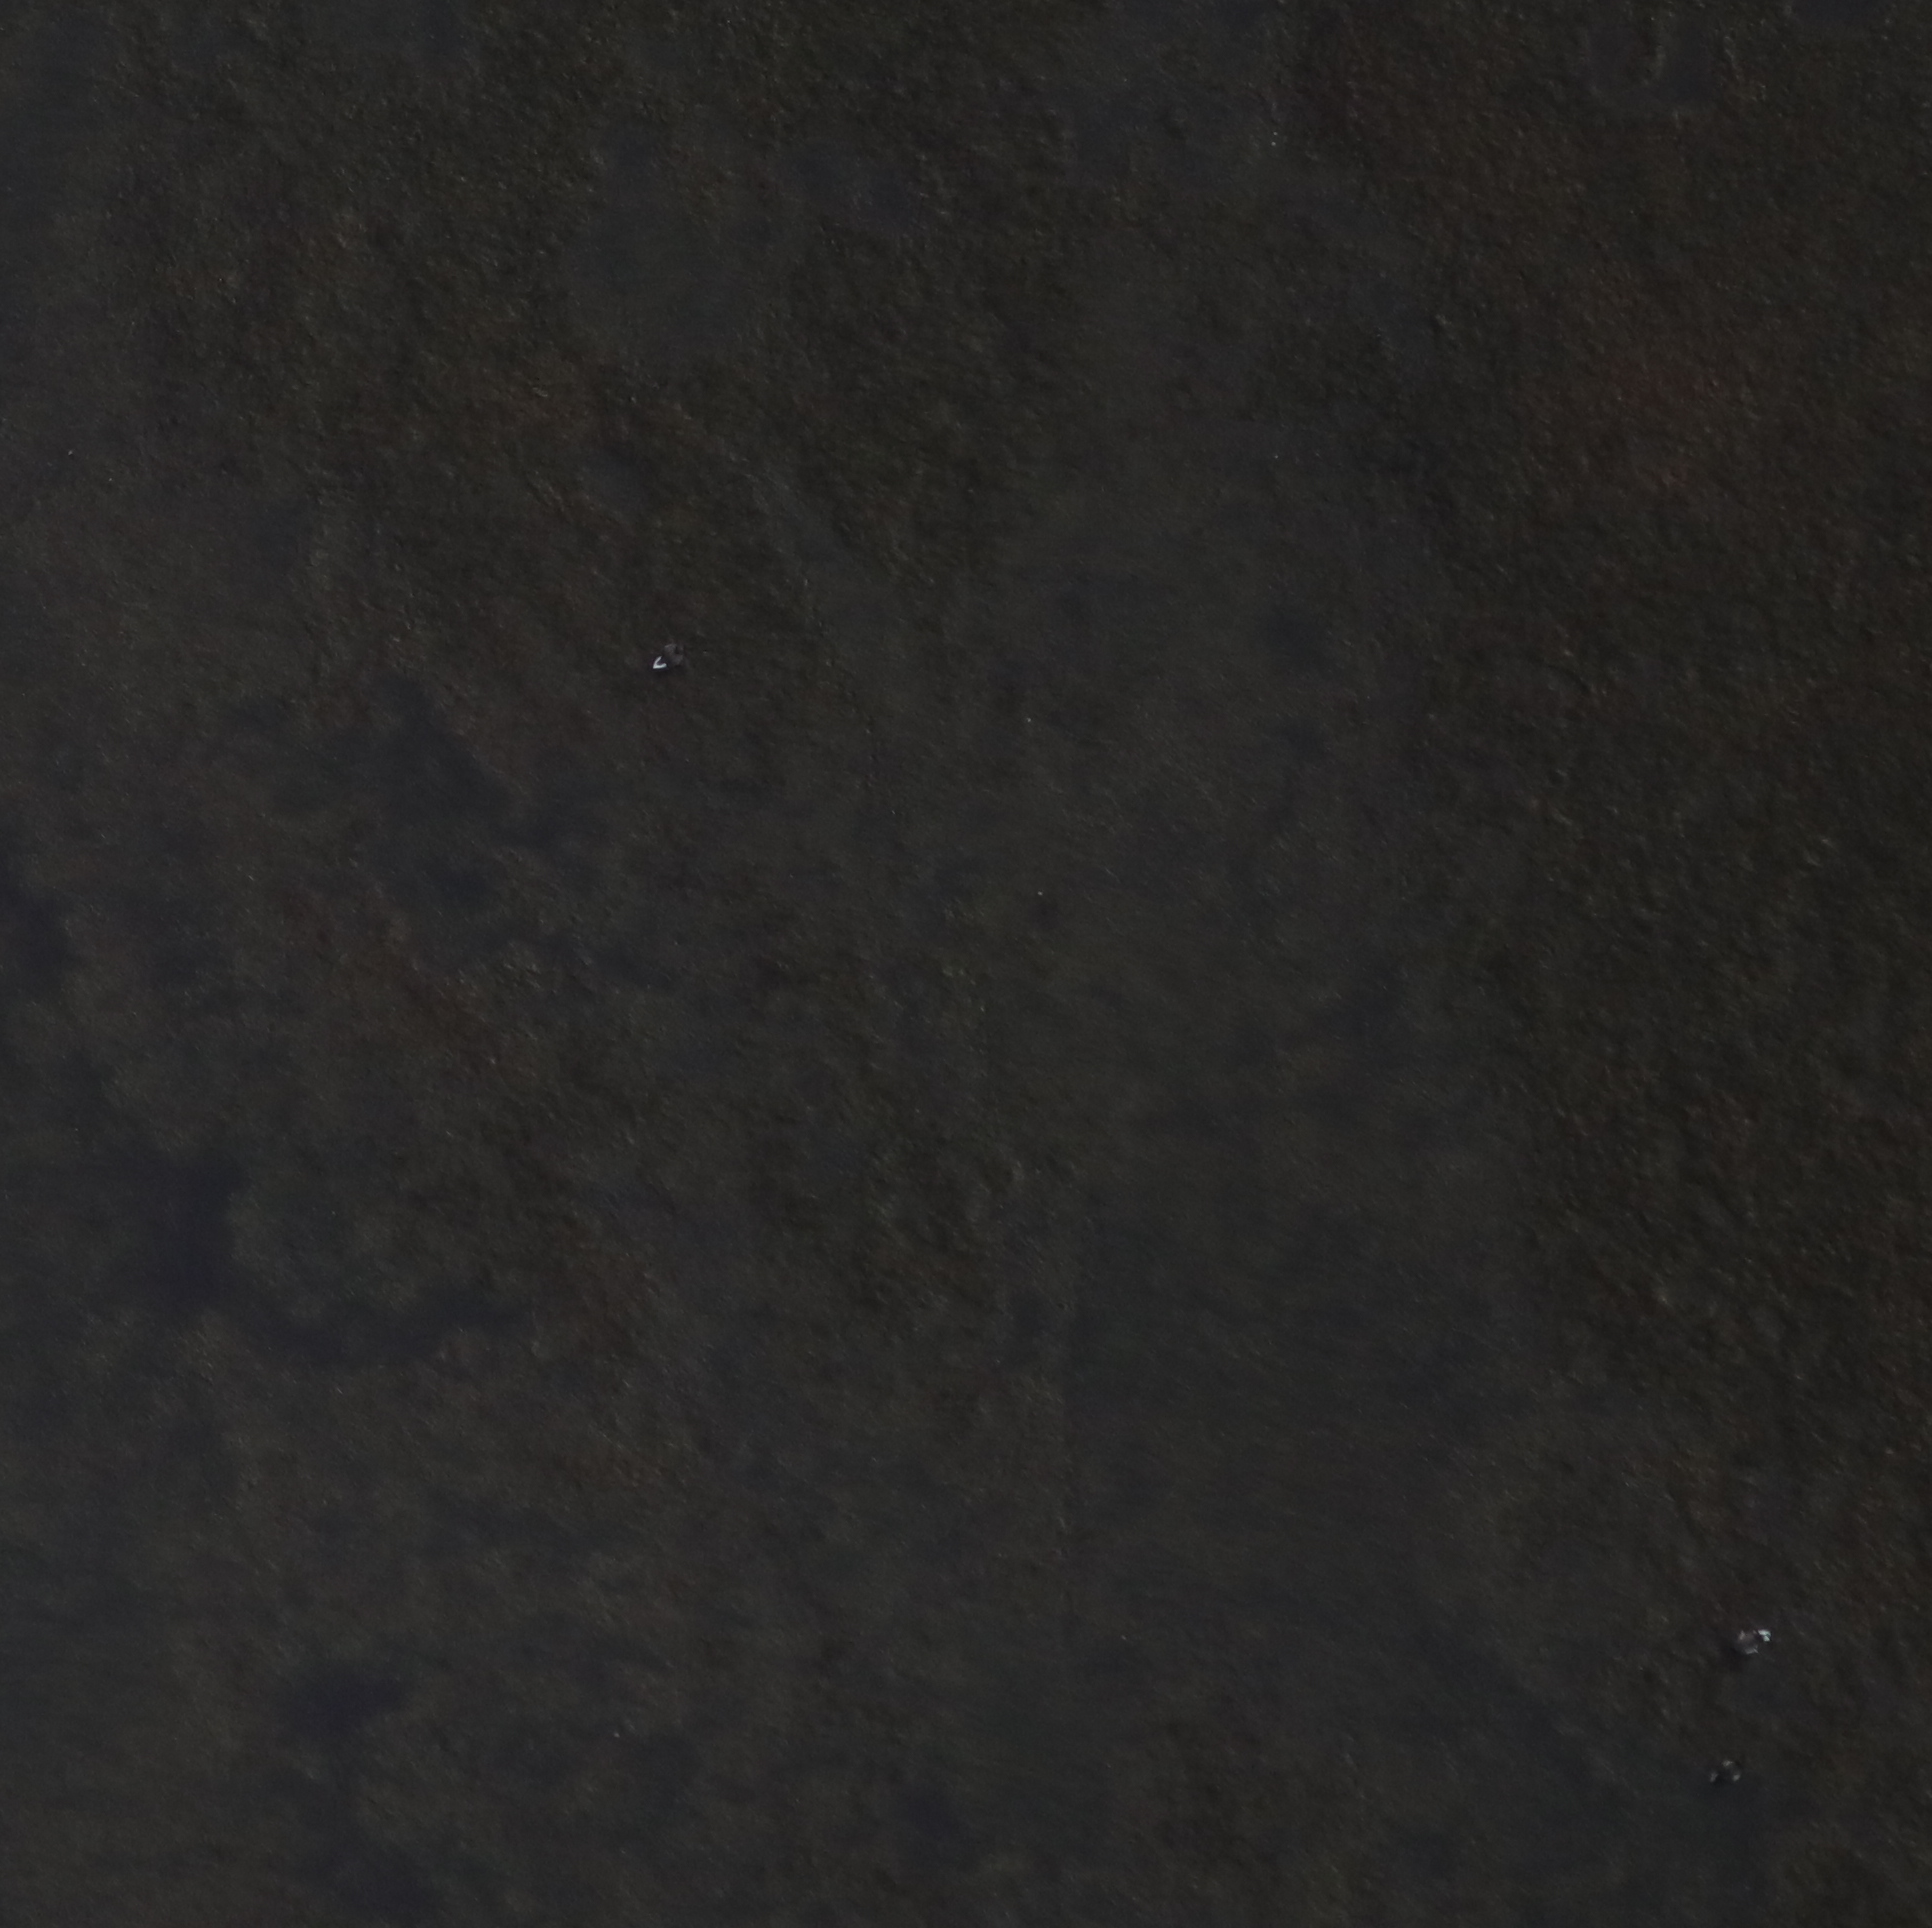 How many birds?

3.